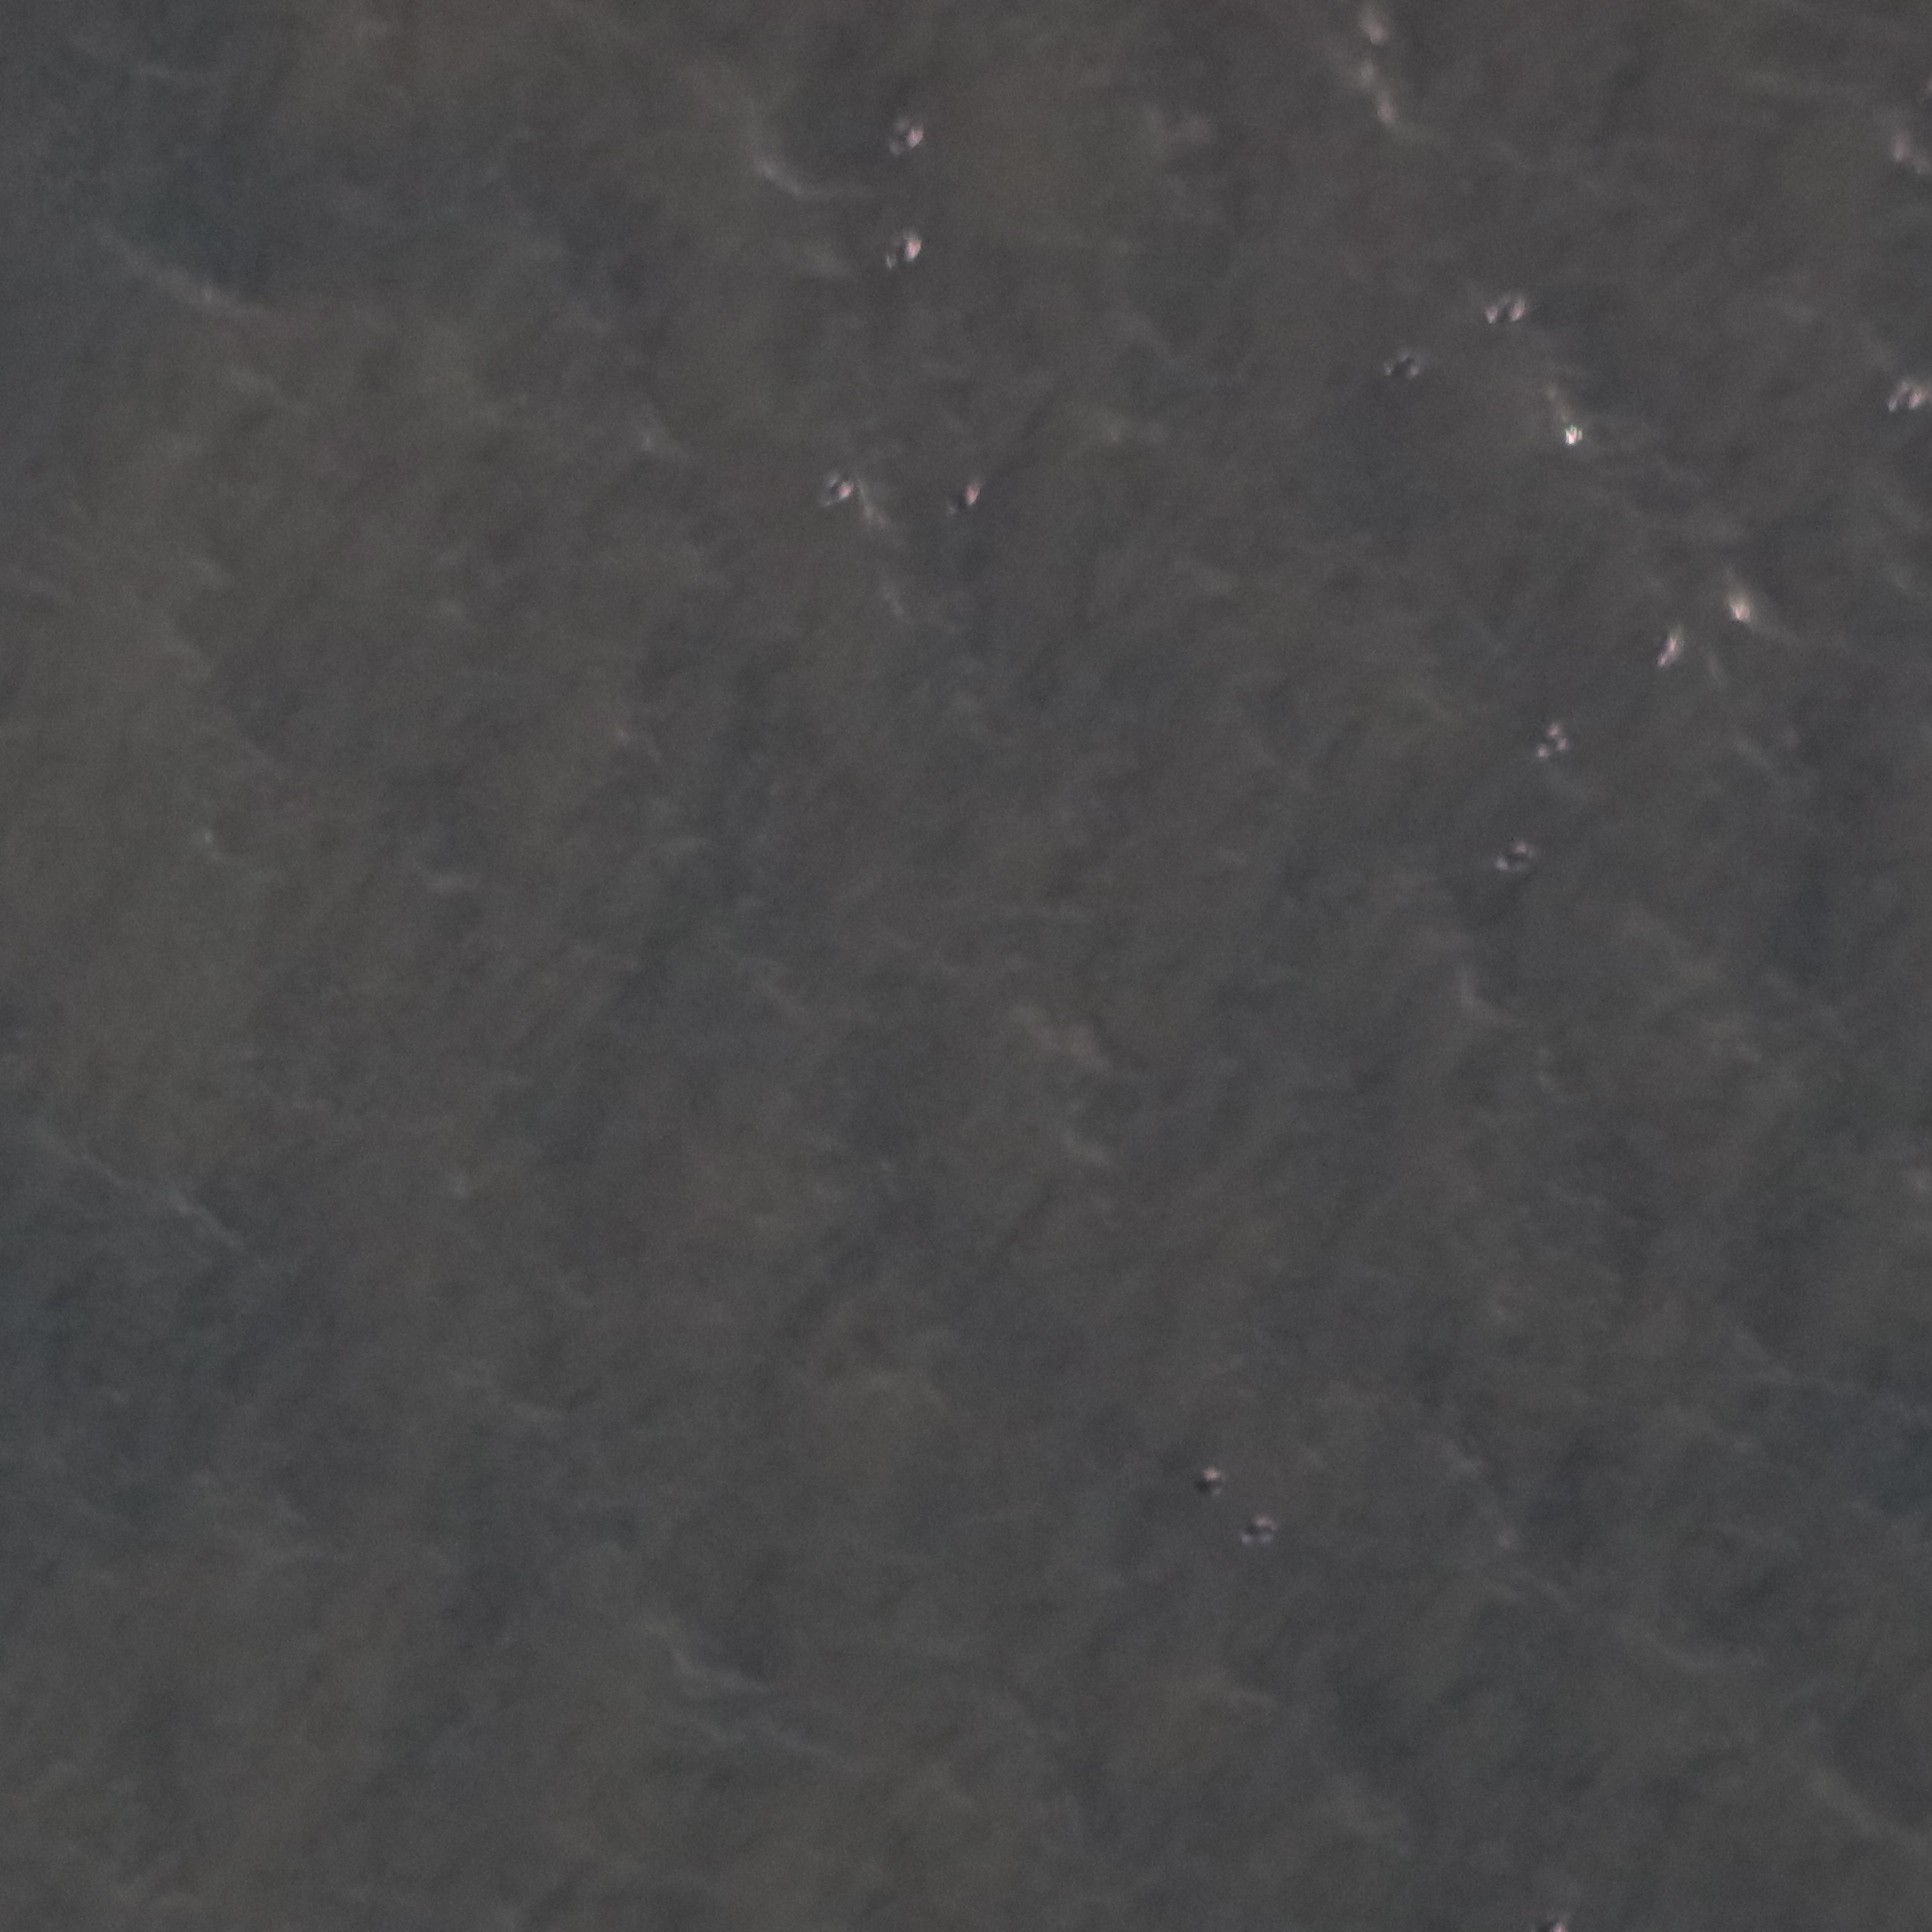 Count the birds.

13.